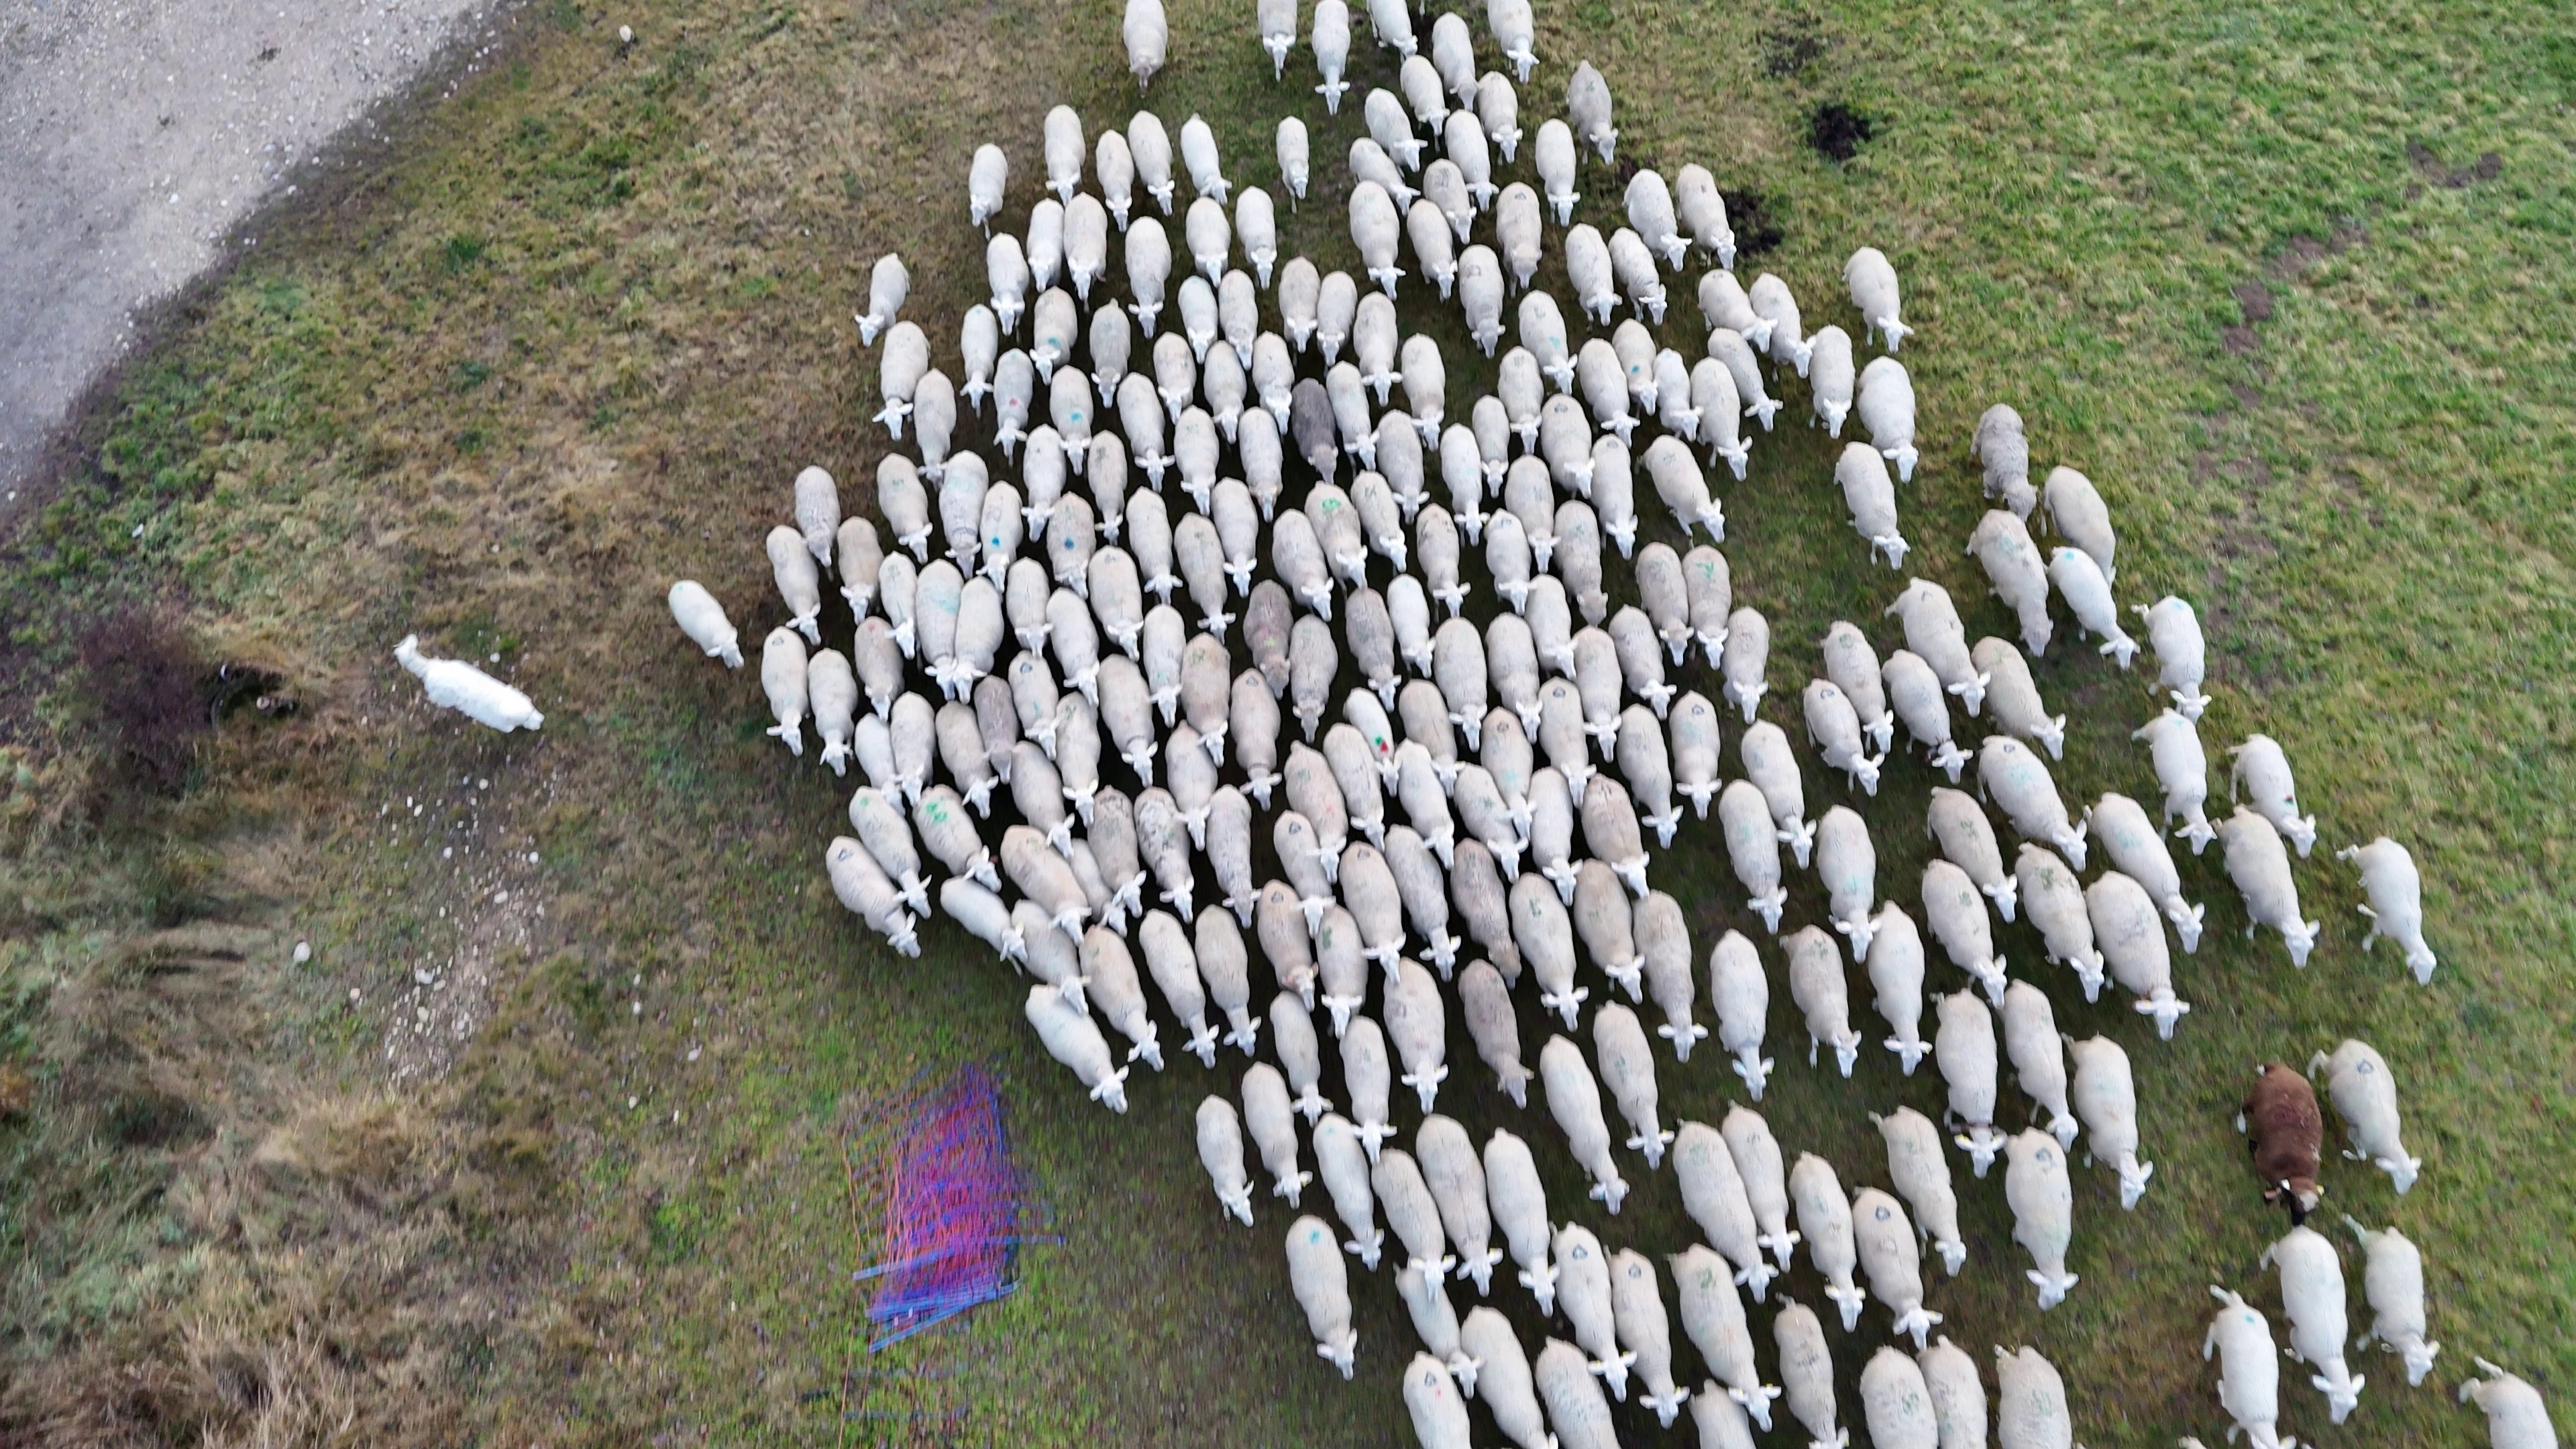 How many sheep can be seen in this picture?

229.